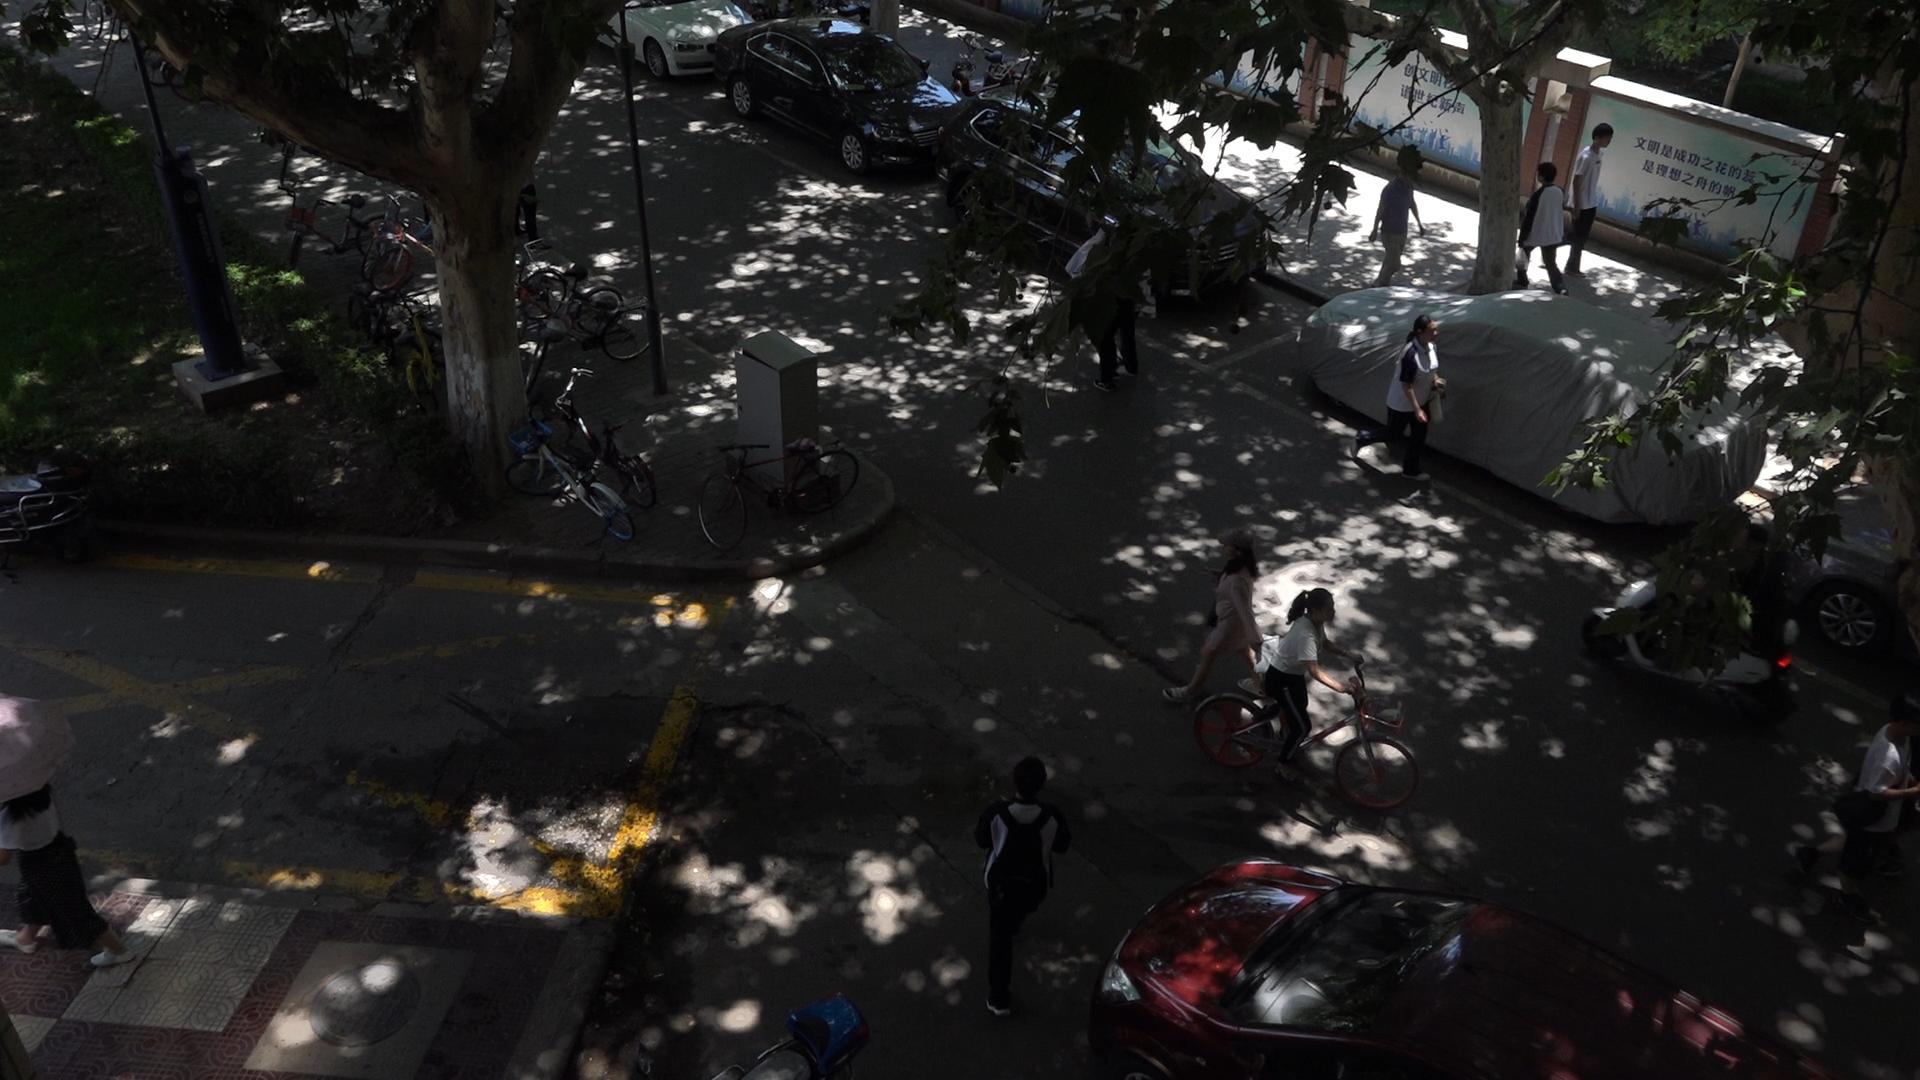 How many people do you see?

10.